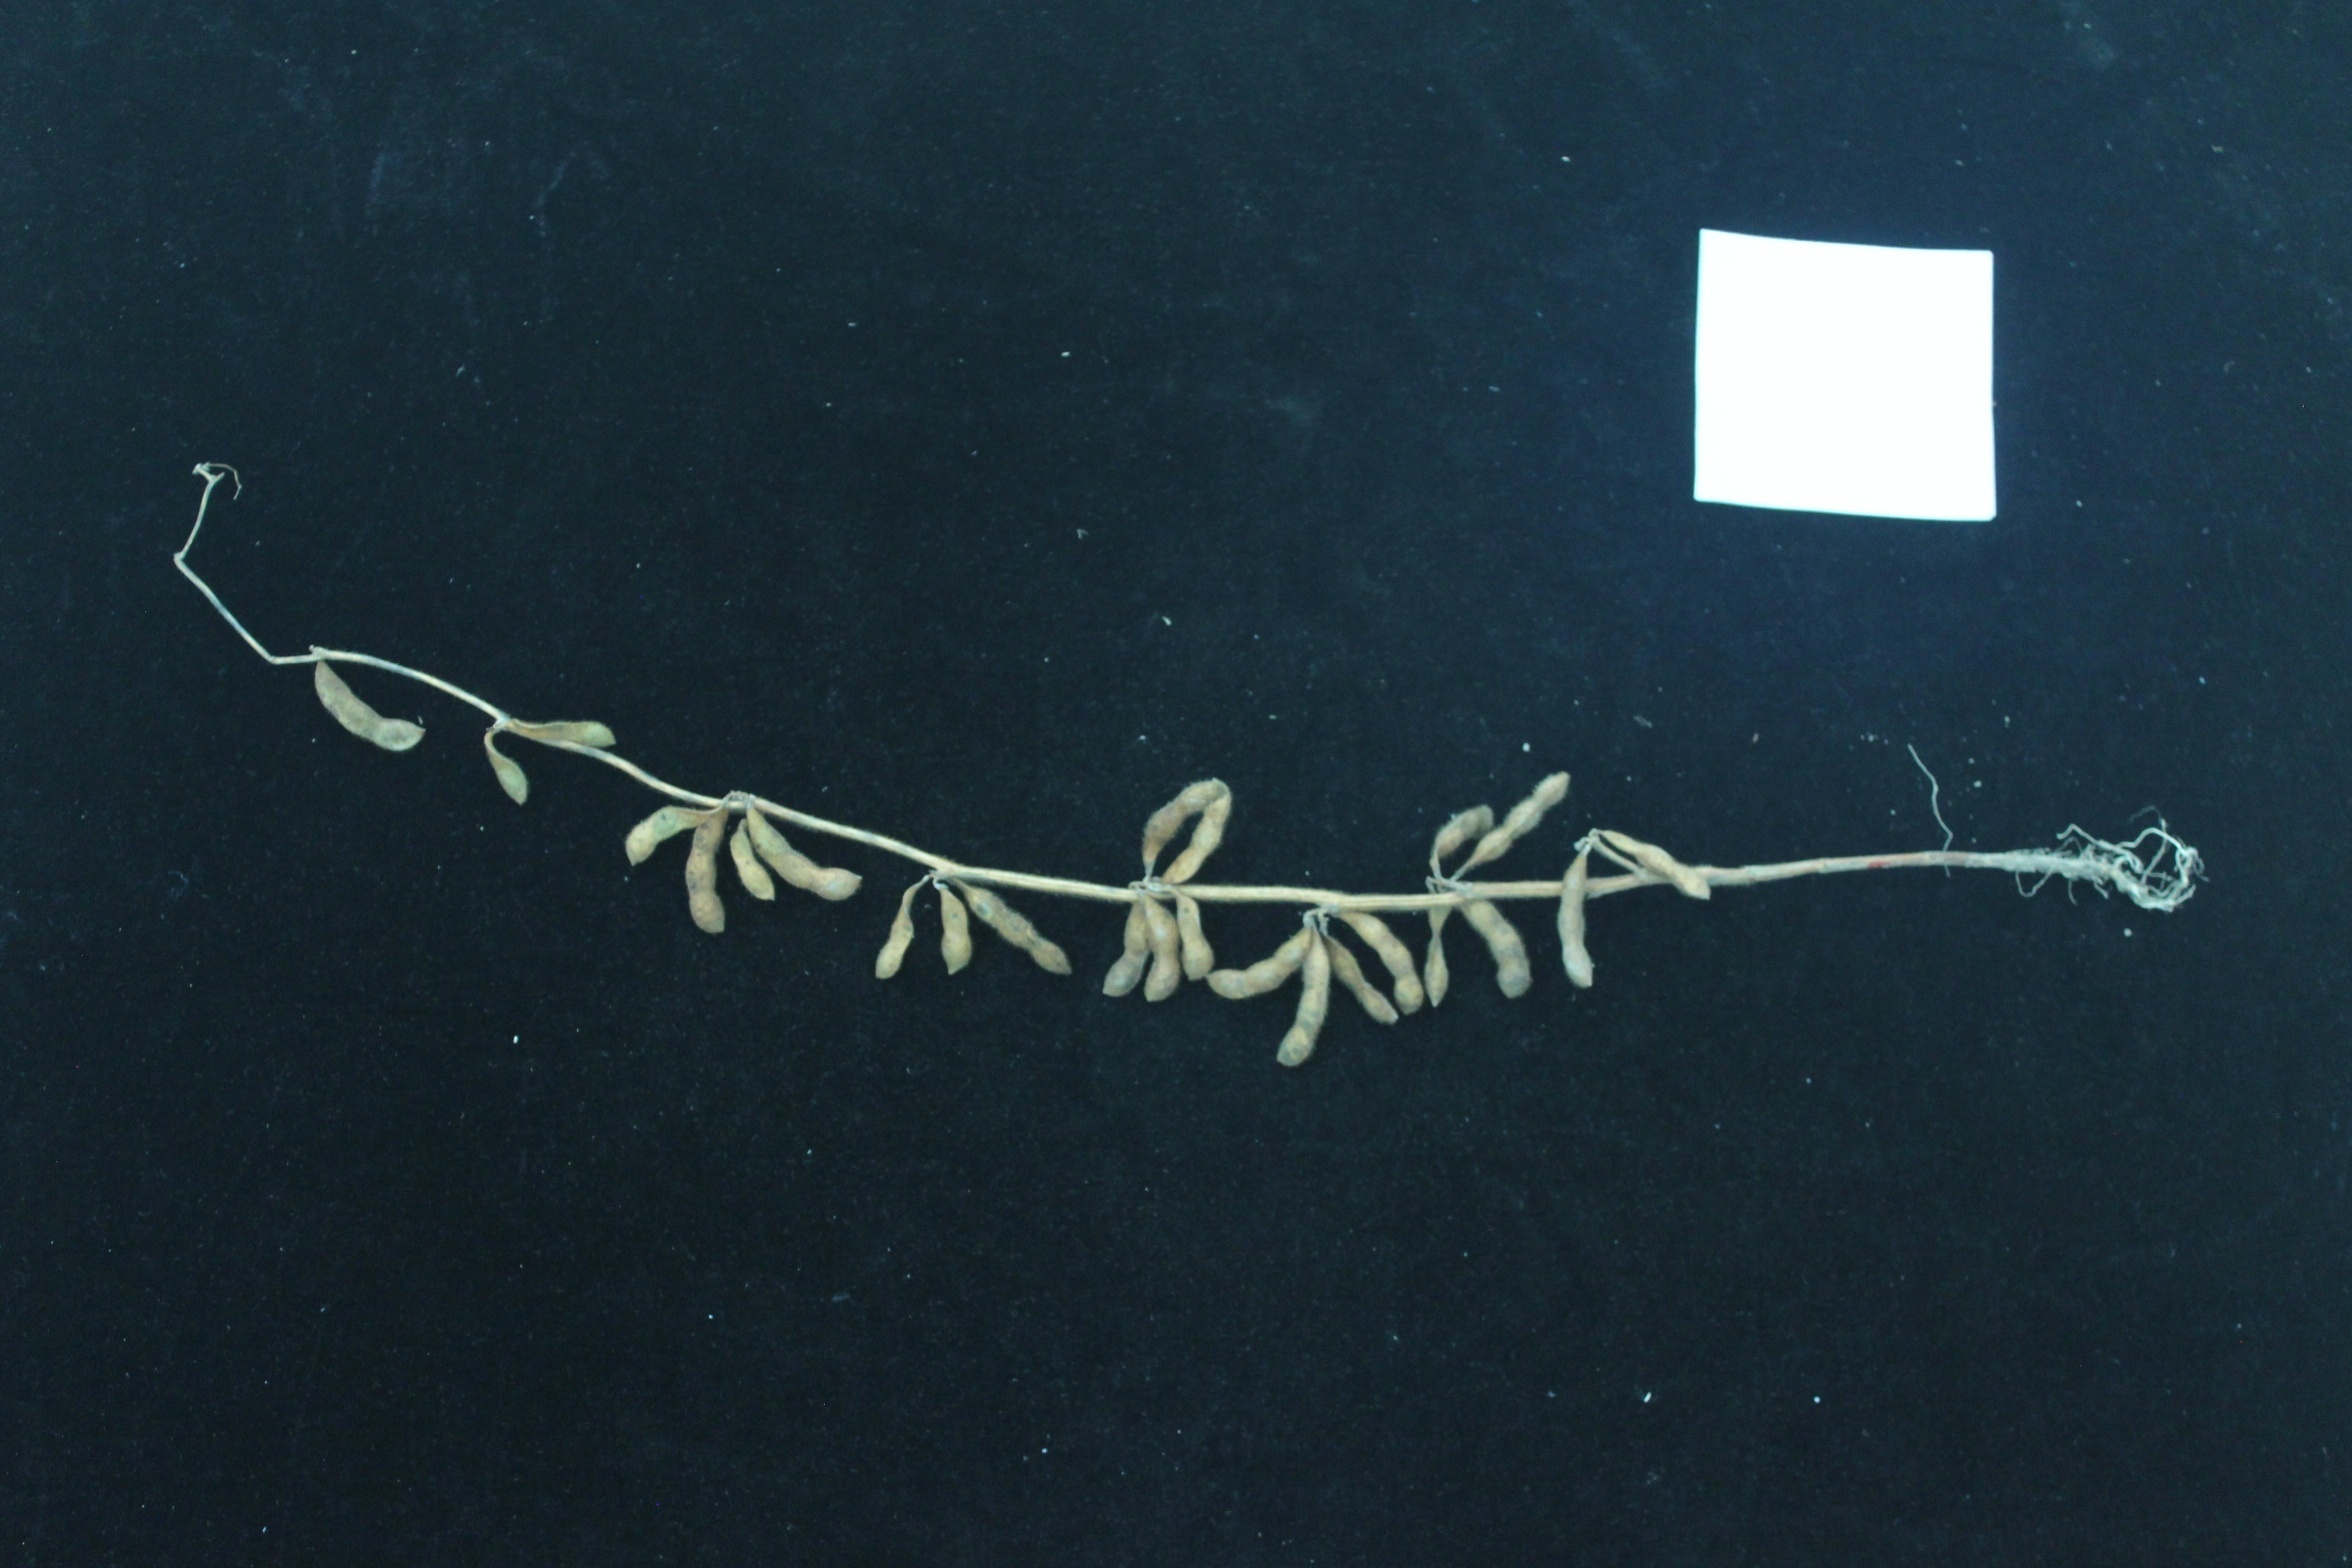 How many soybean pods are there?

25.